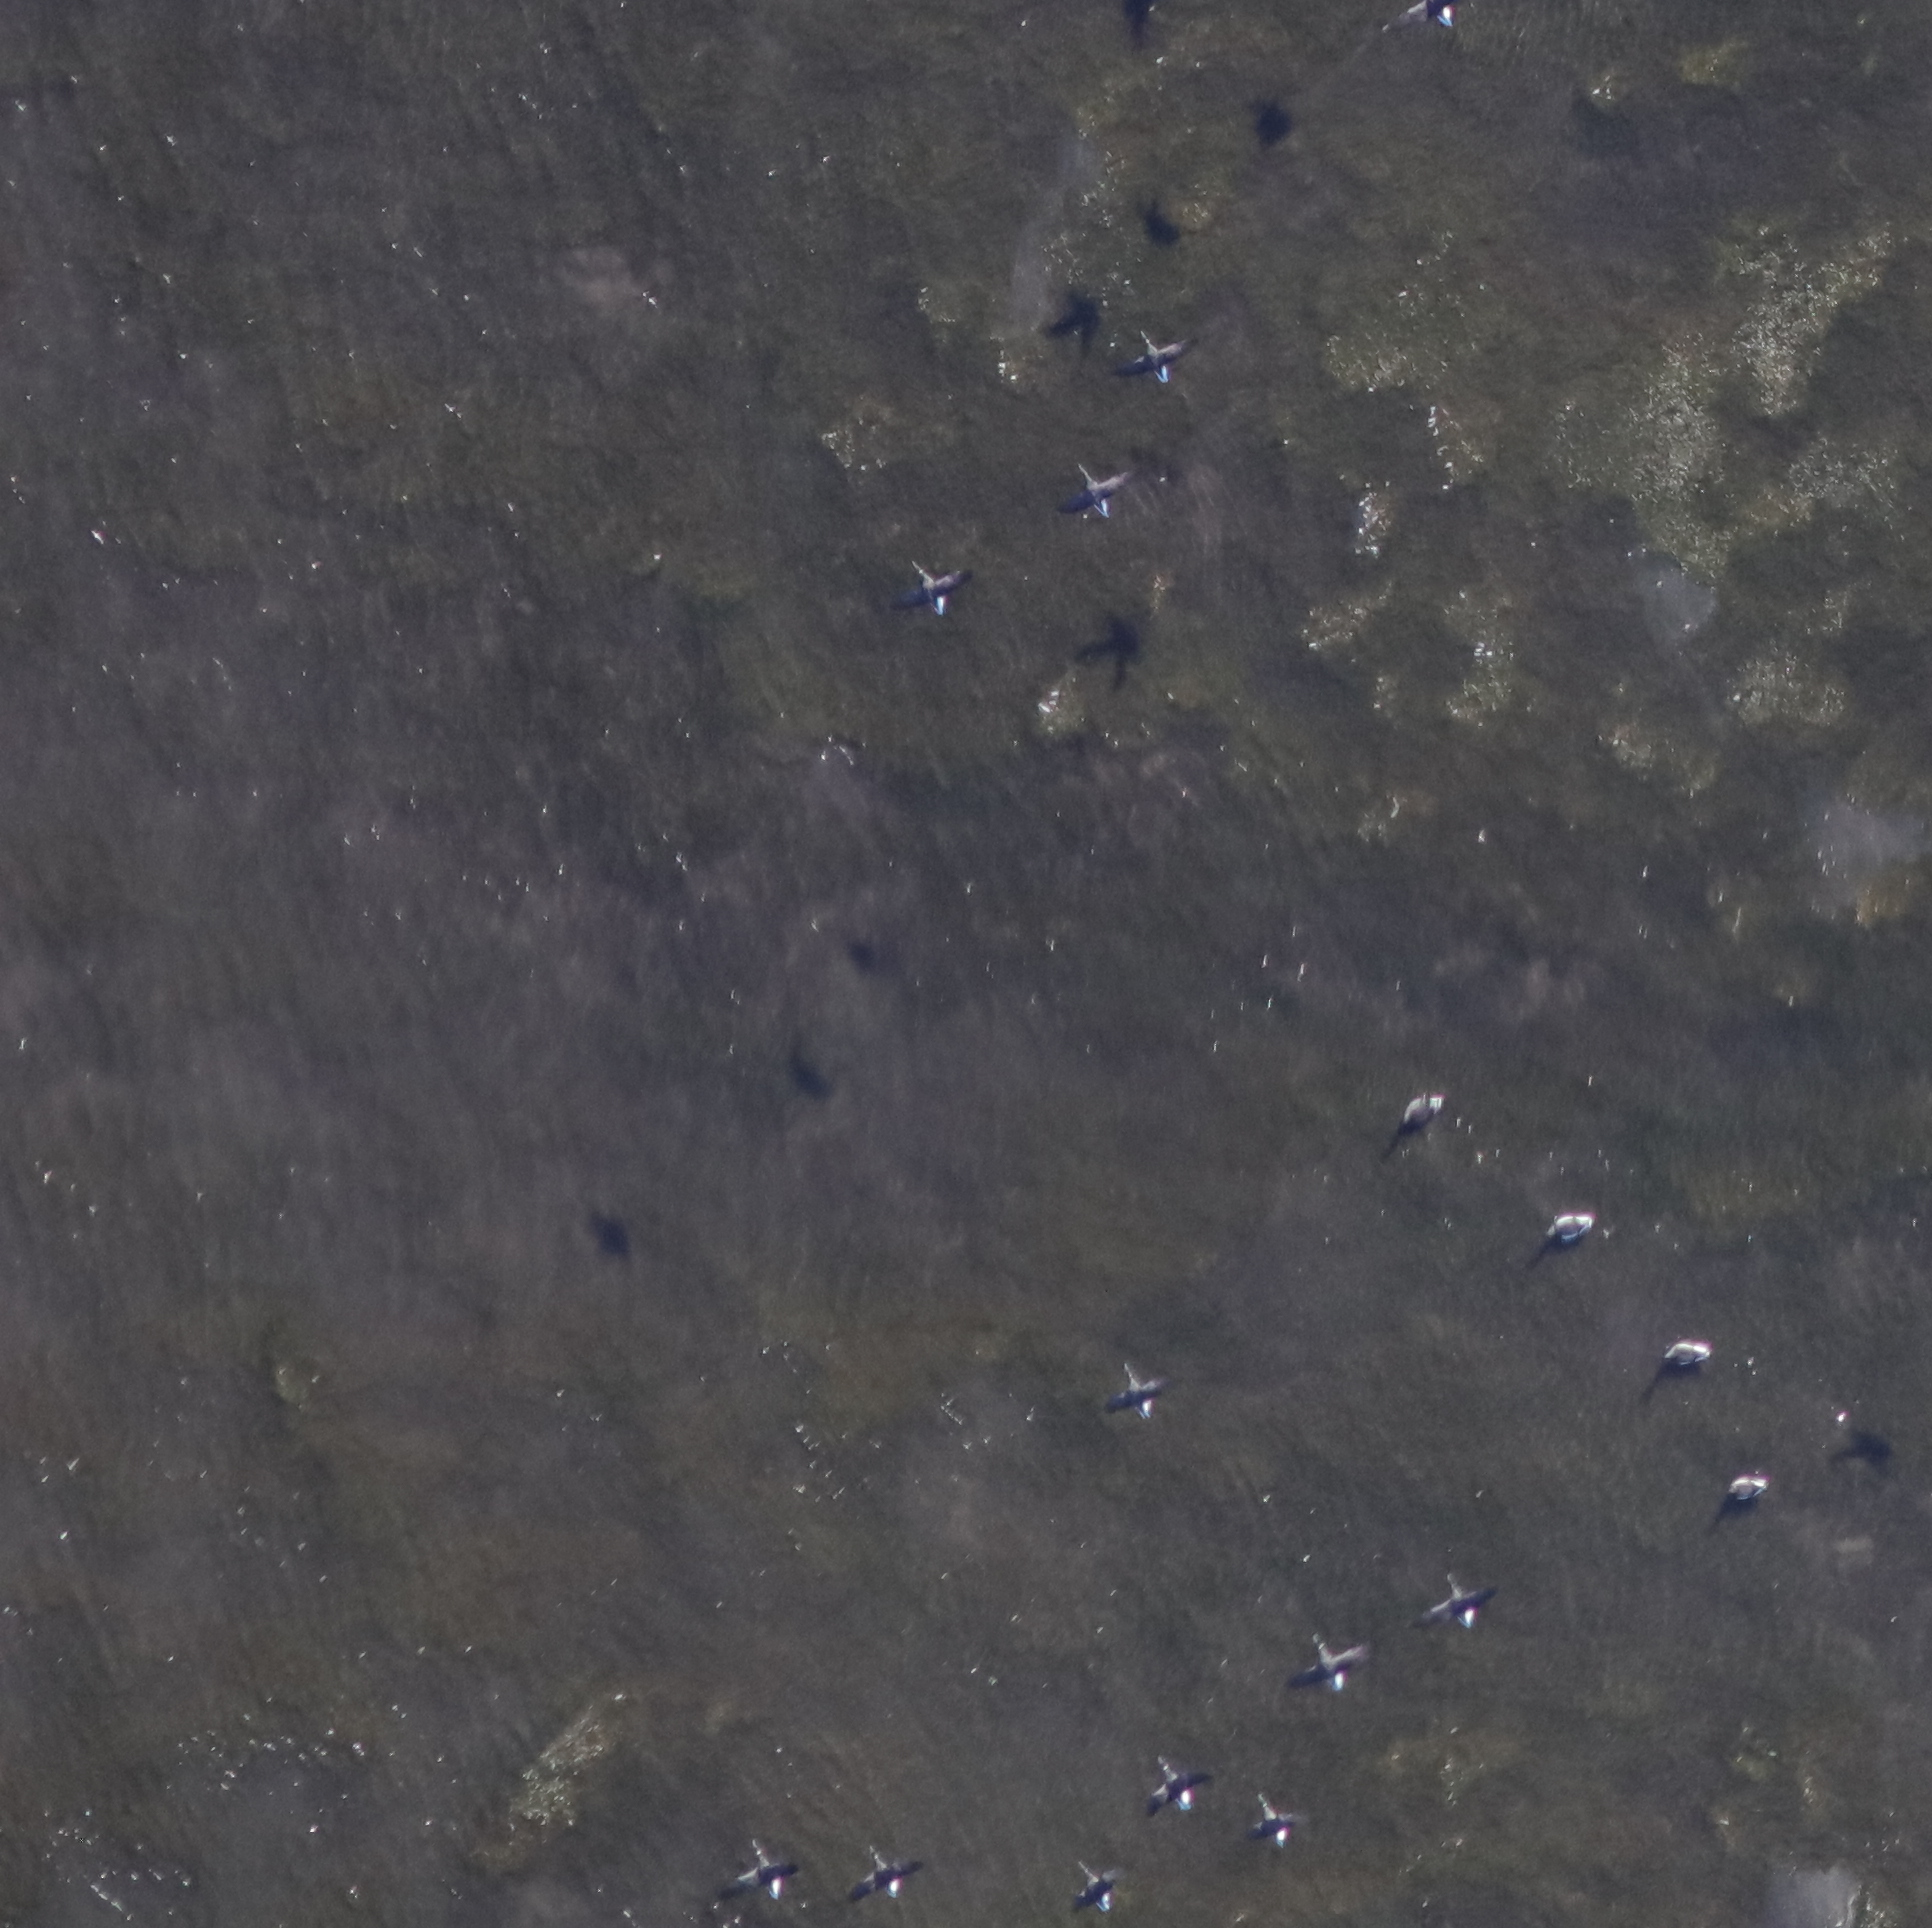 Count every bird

16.